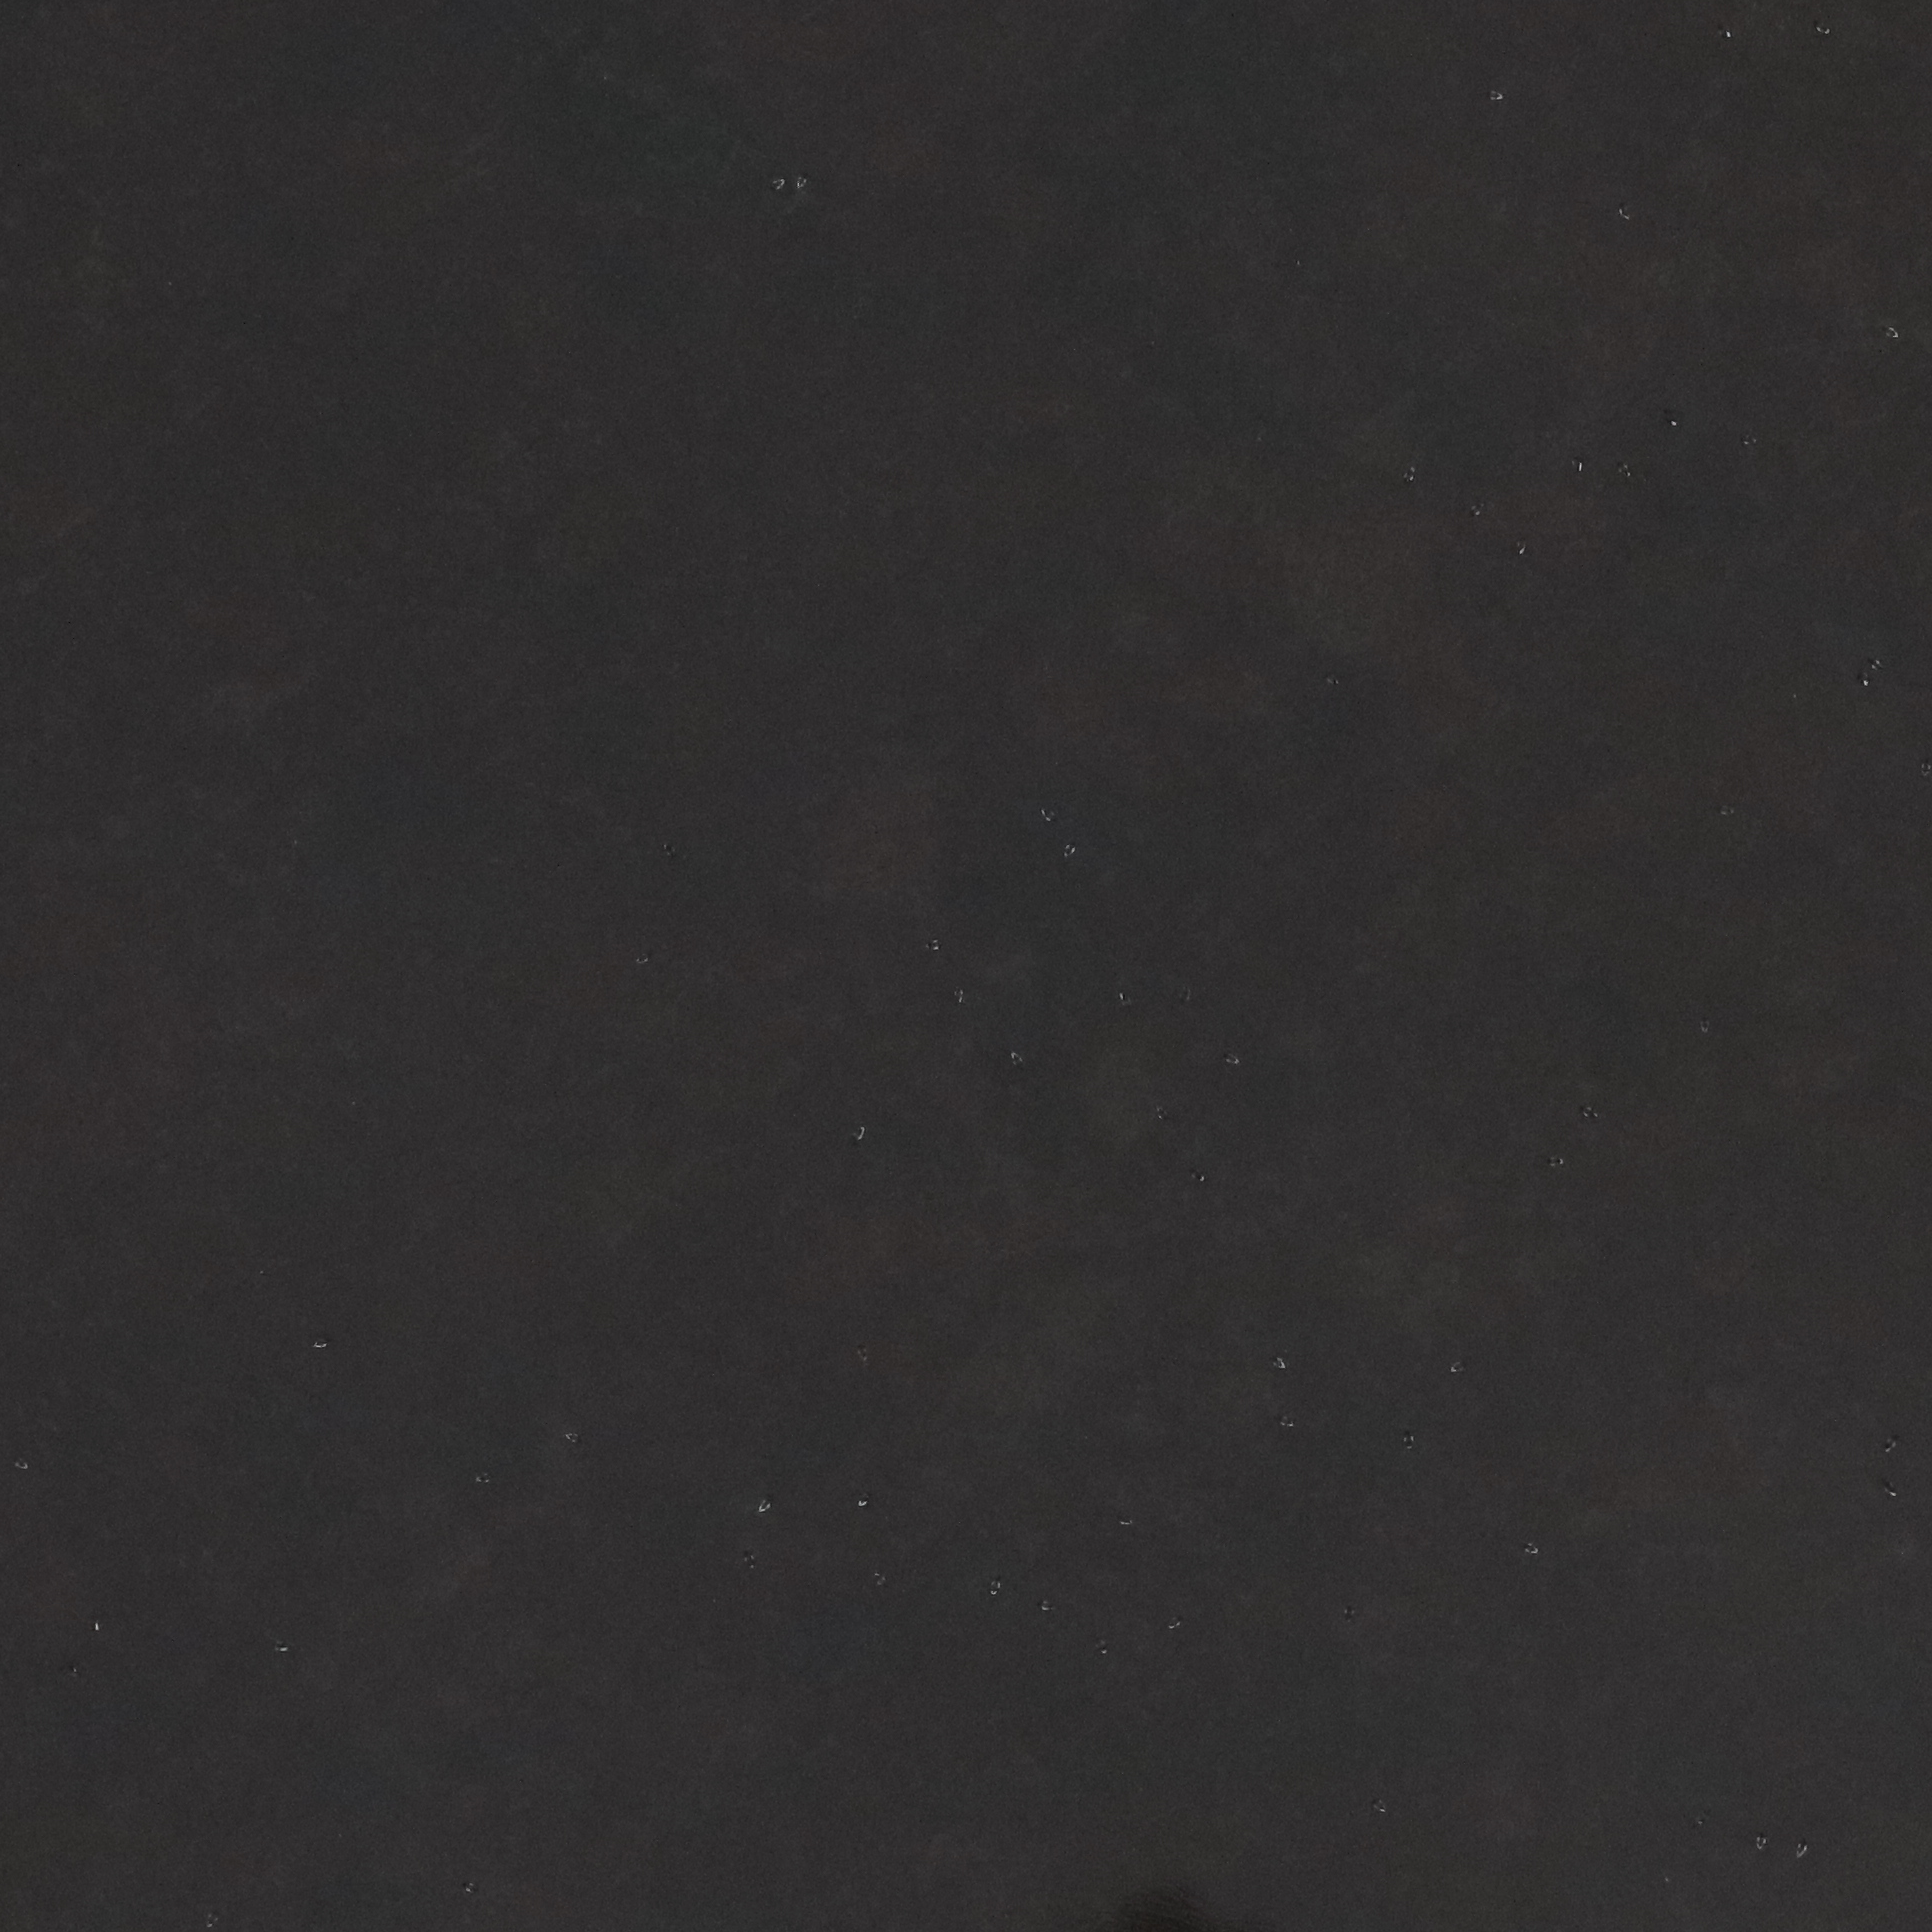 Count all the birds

66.